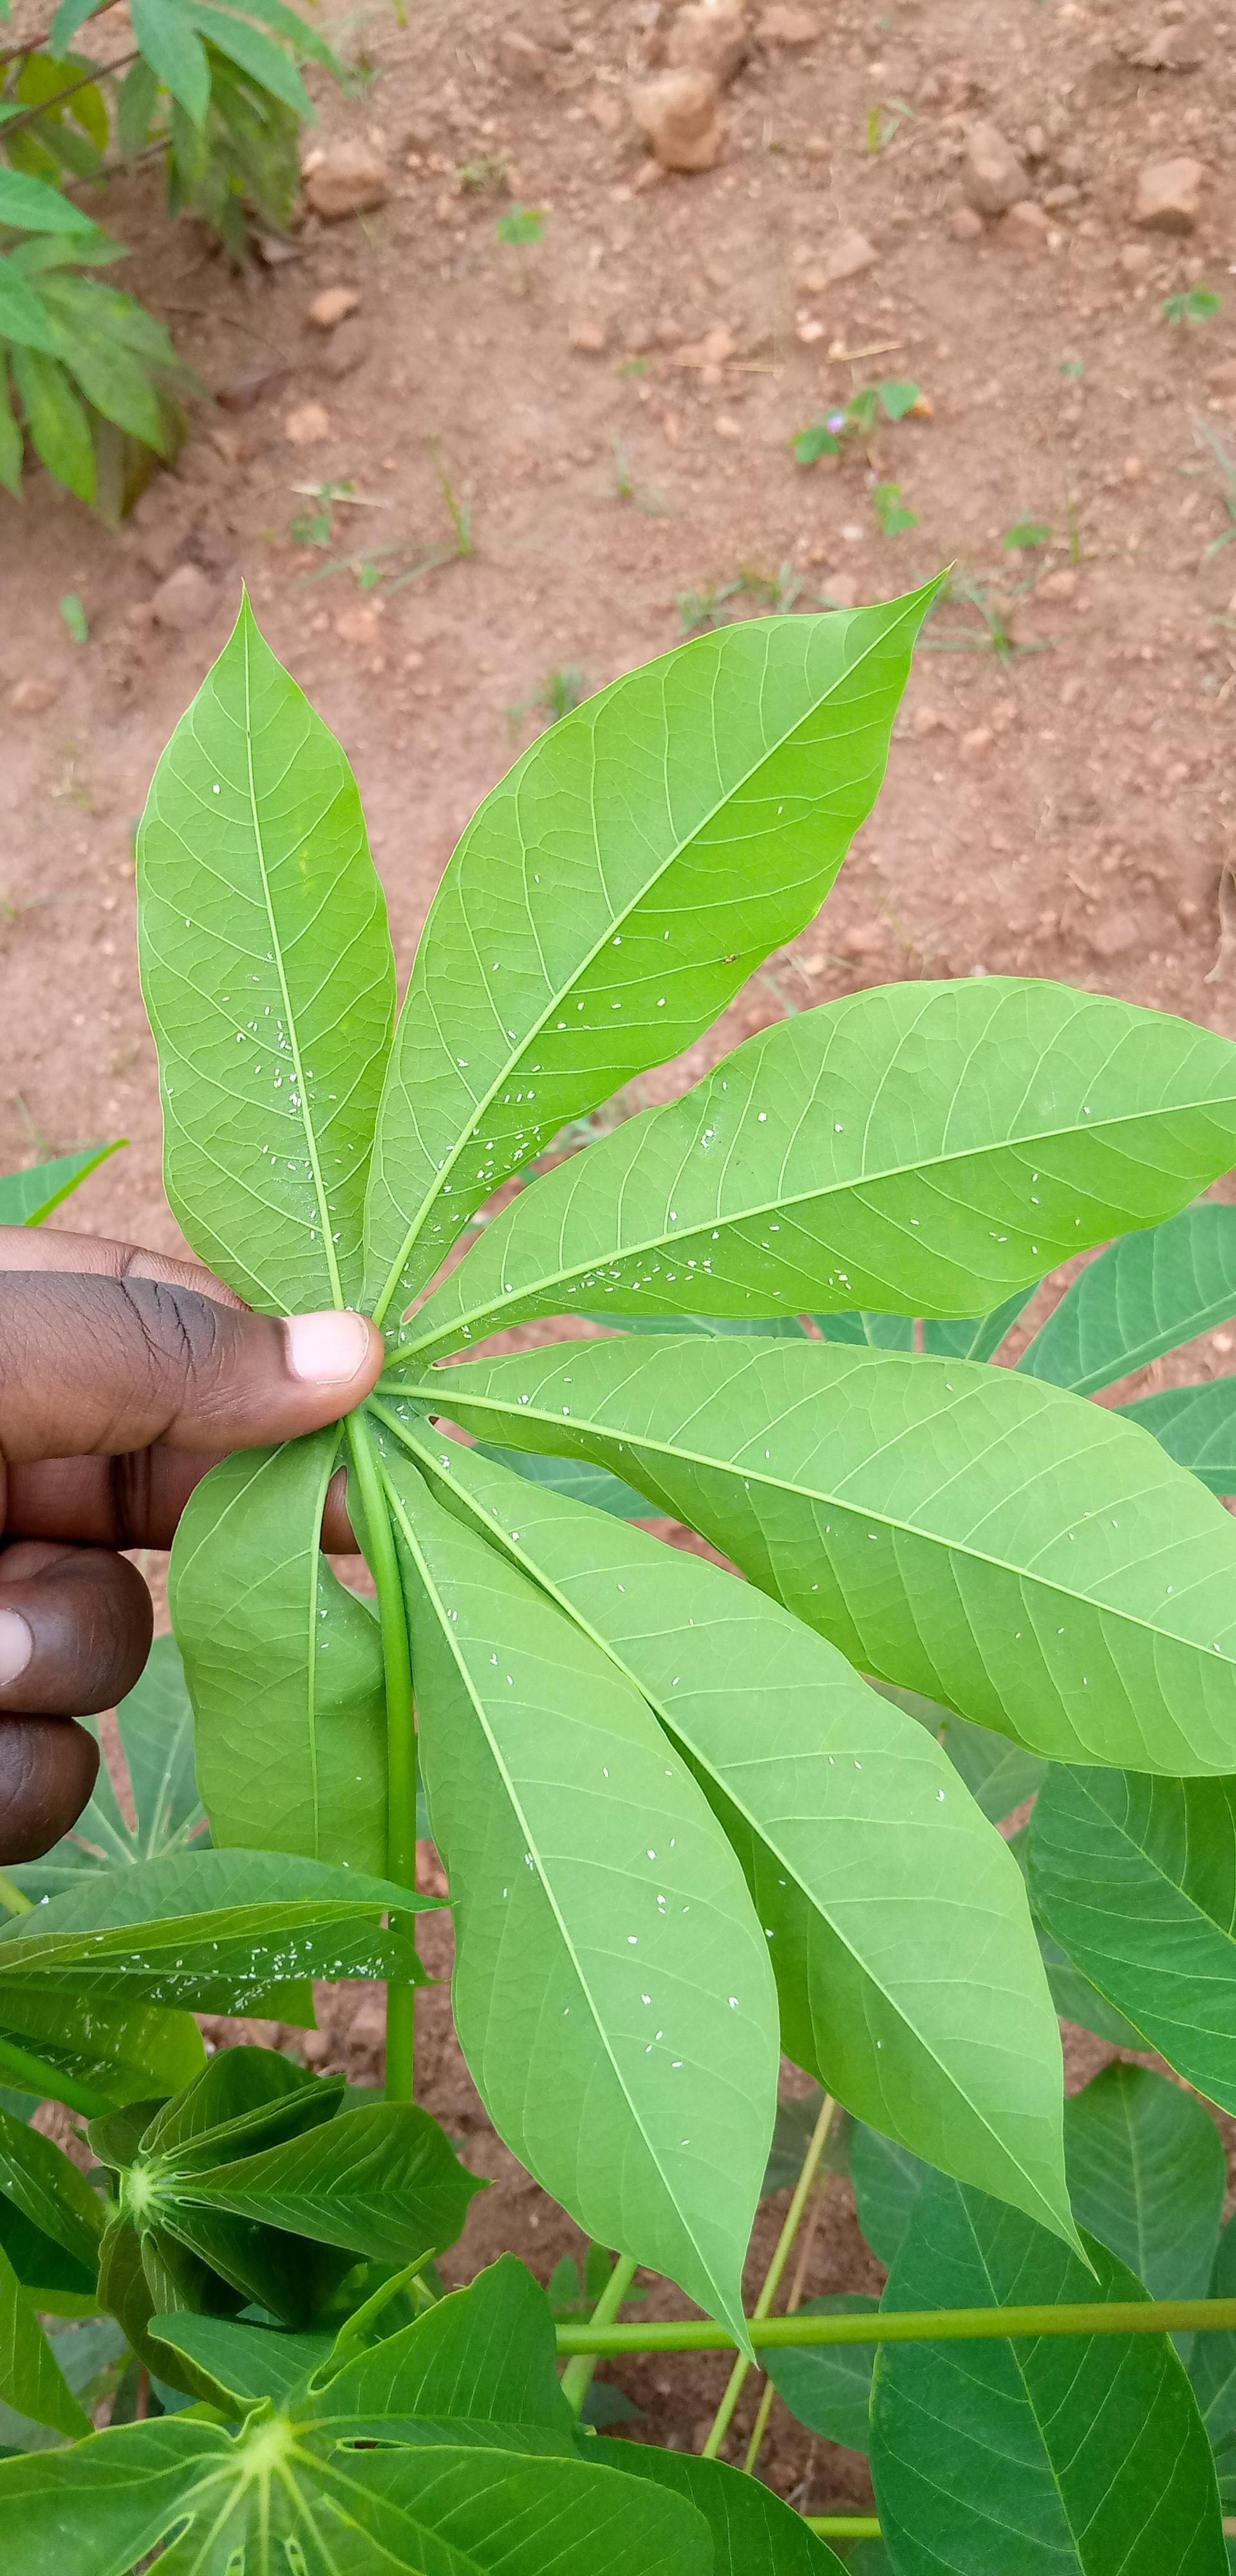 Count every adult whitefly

227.